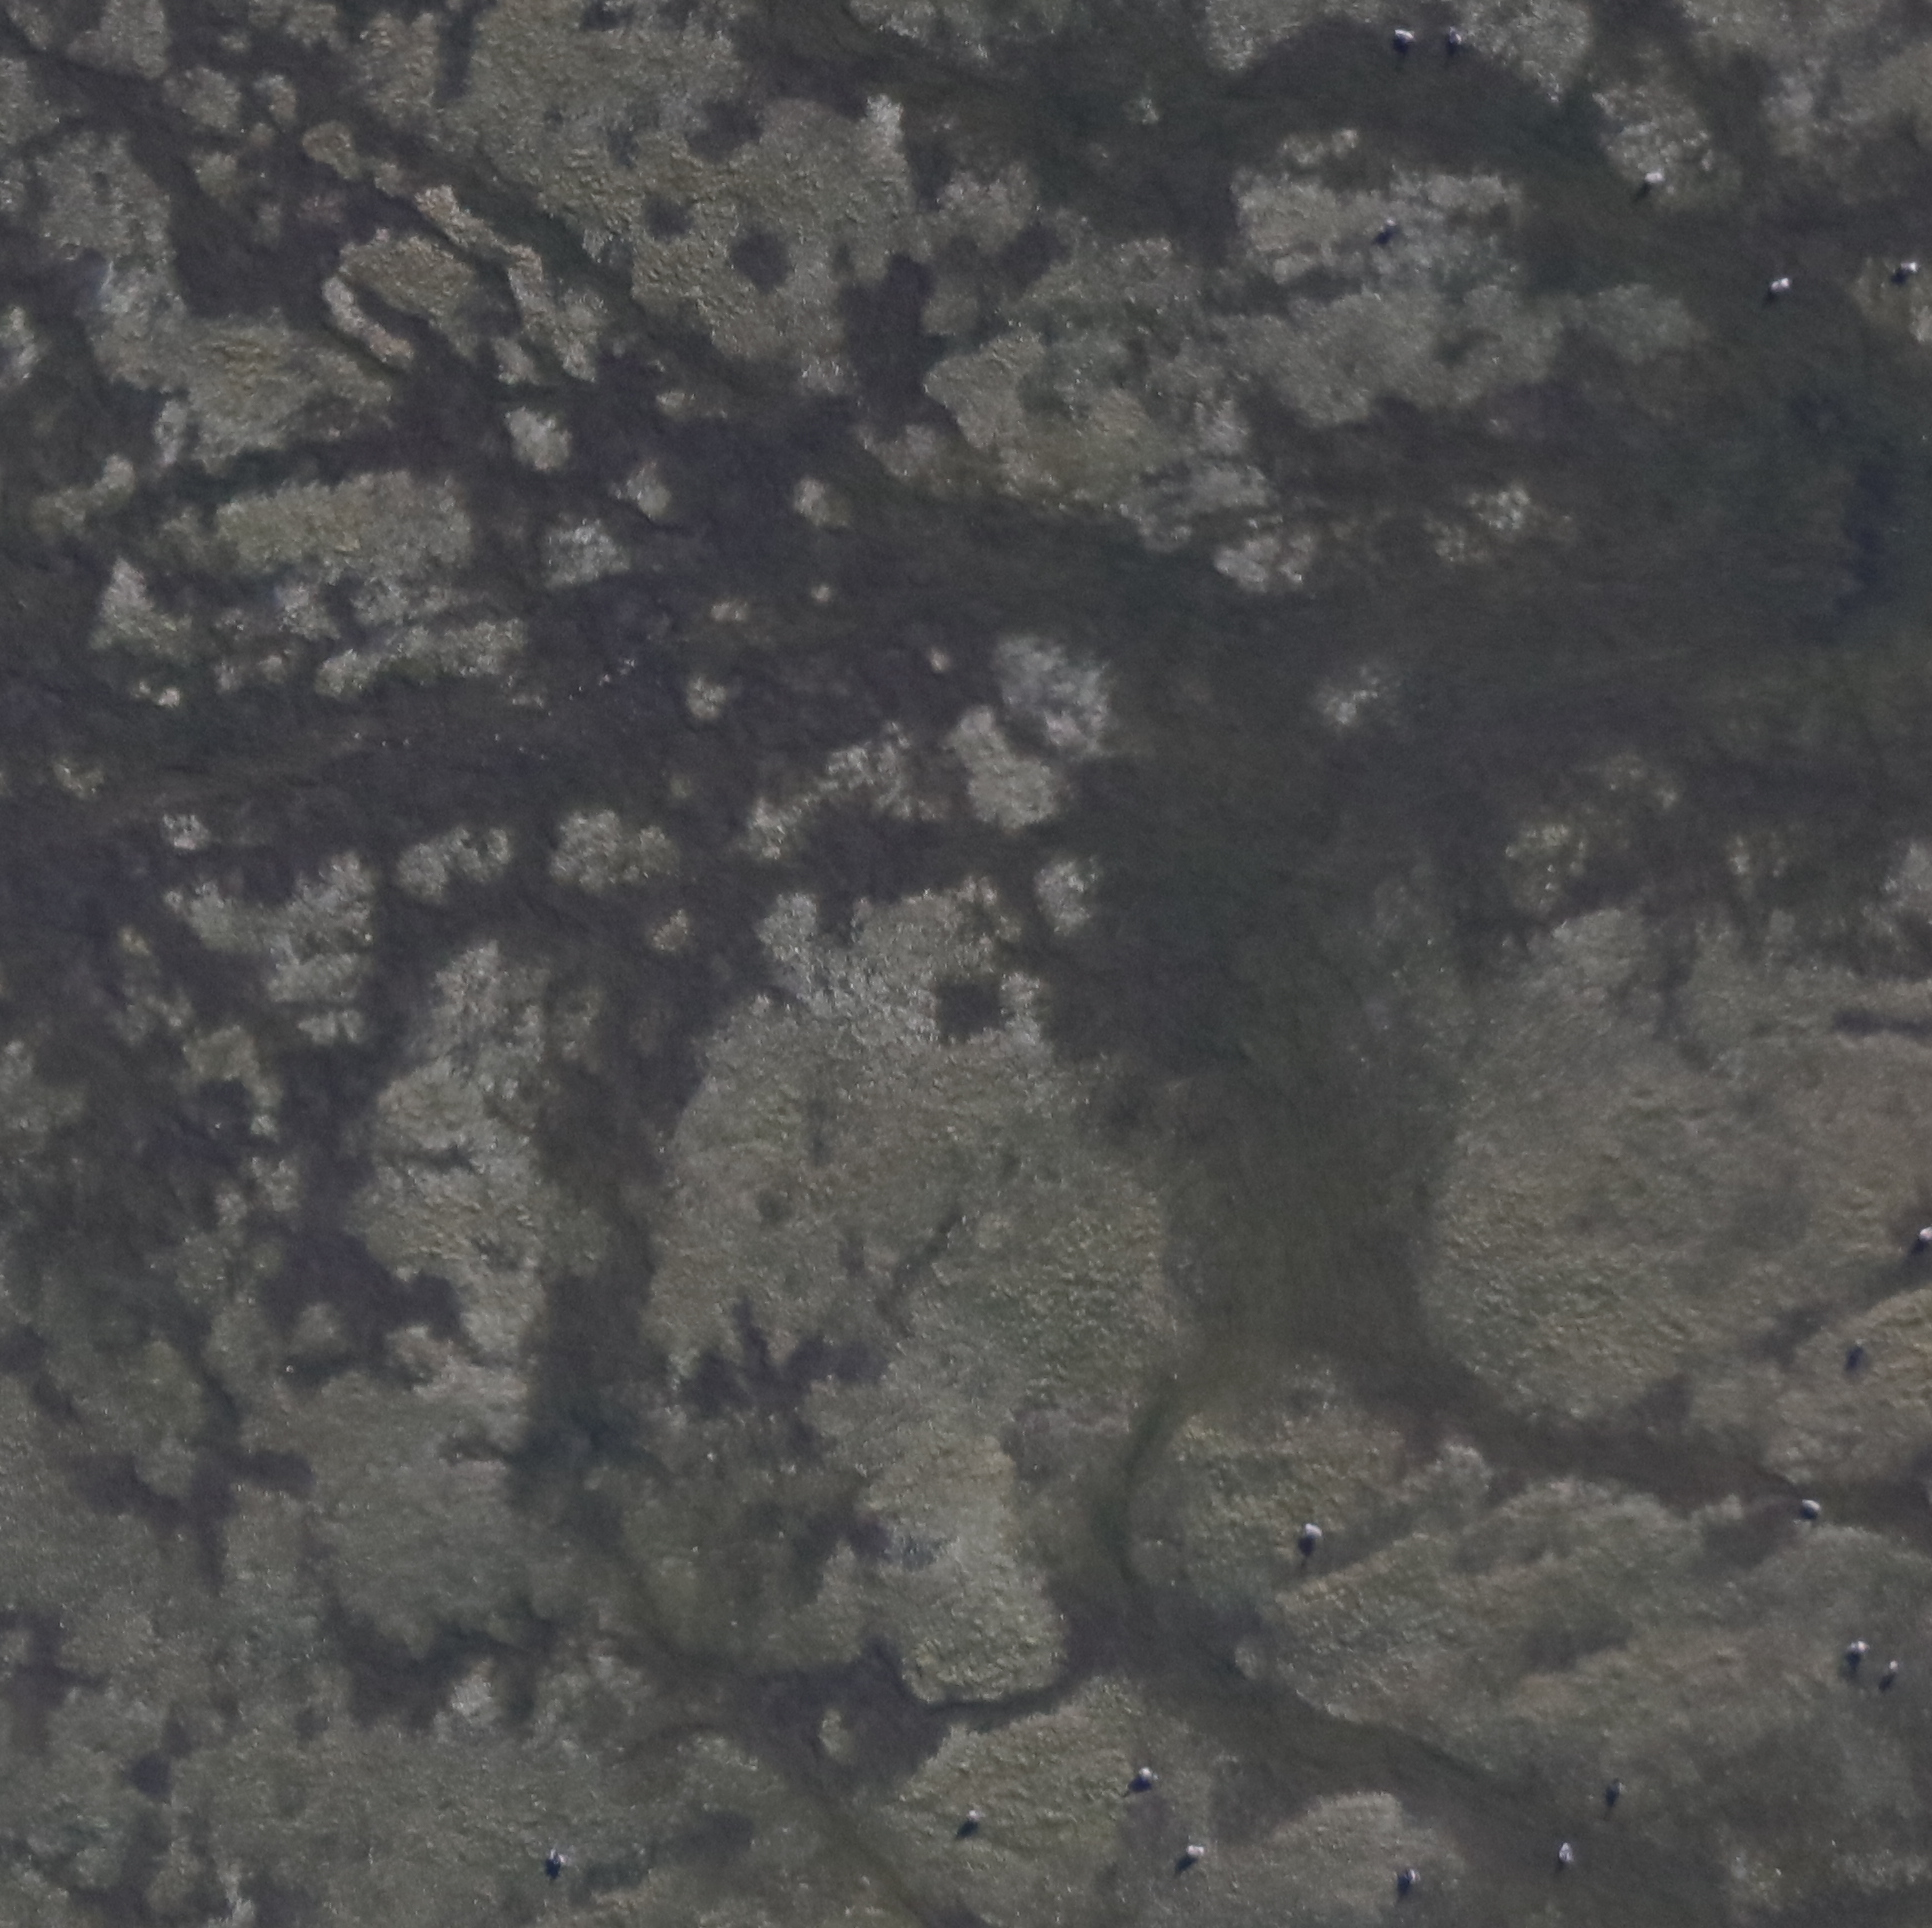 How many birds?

19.